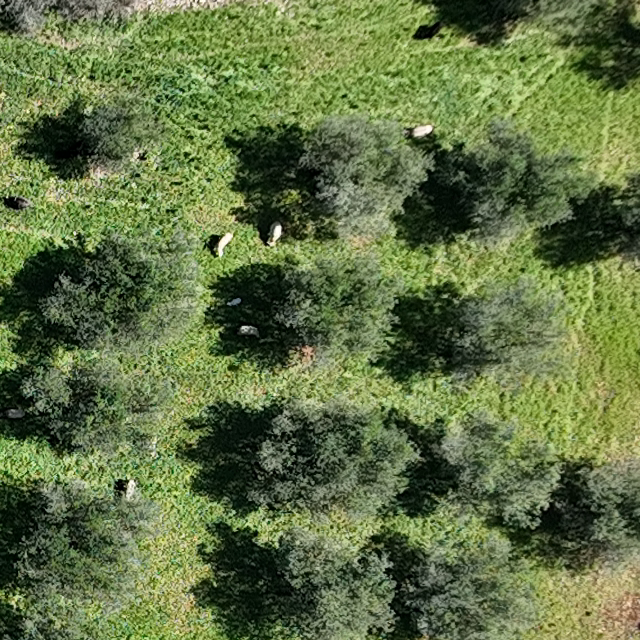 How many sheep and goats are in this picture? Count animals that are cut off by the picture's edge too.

8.